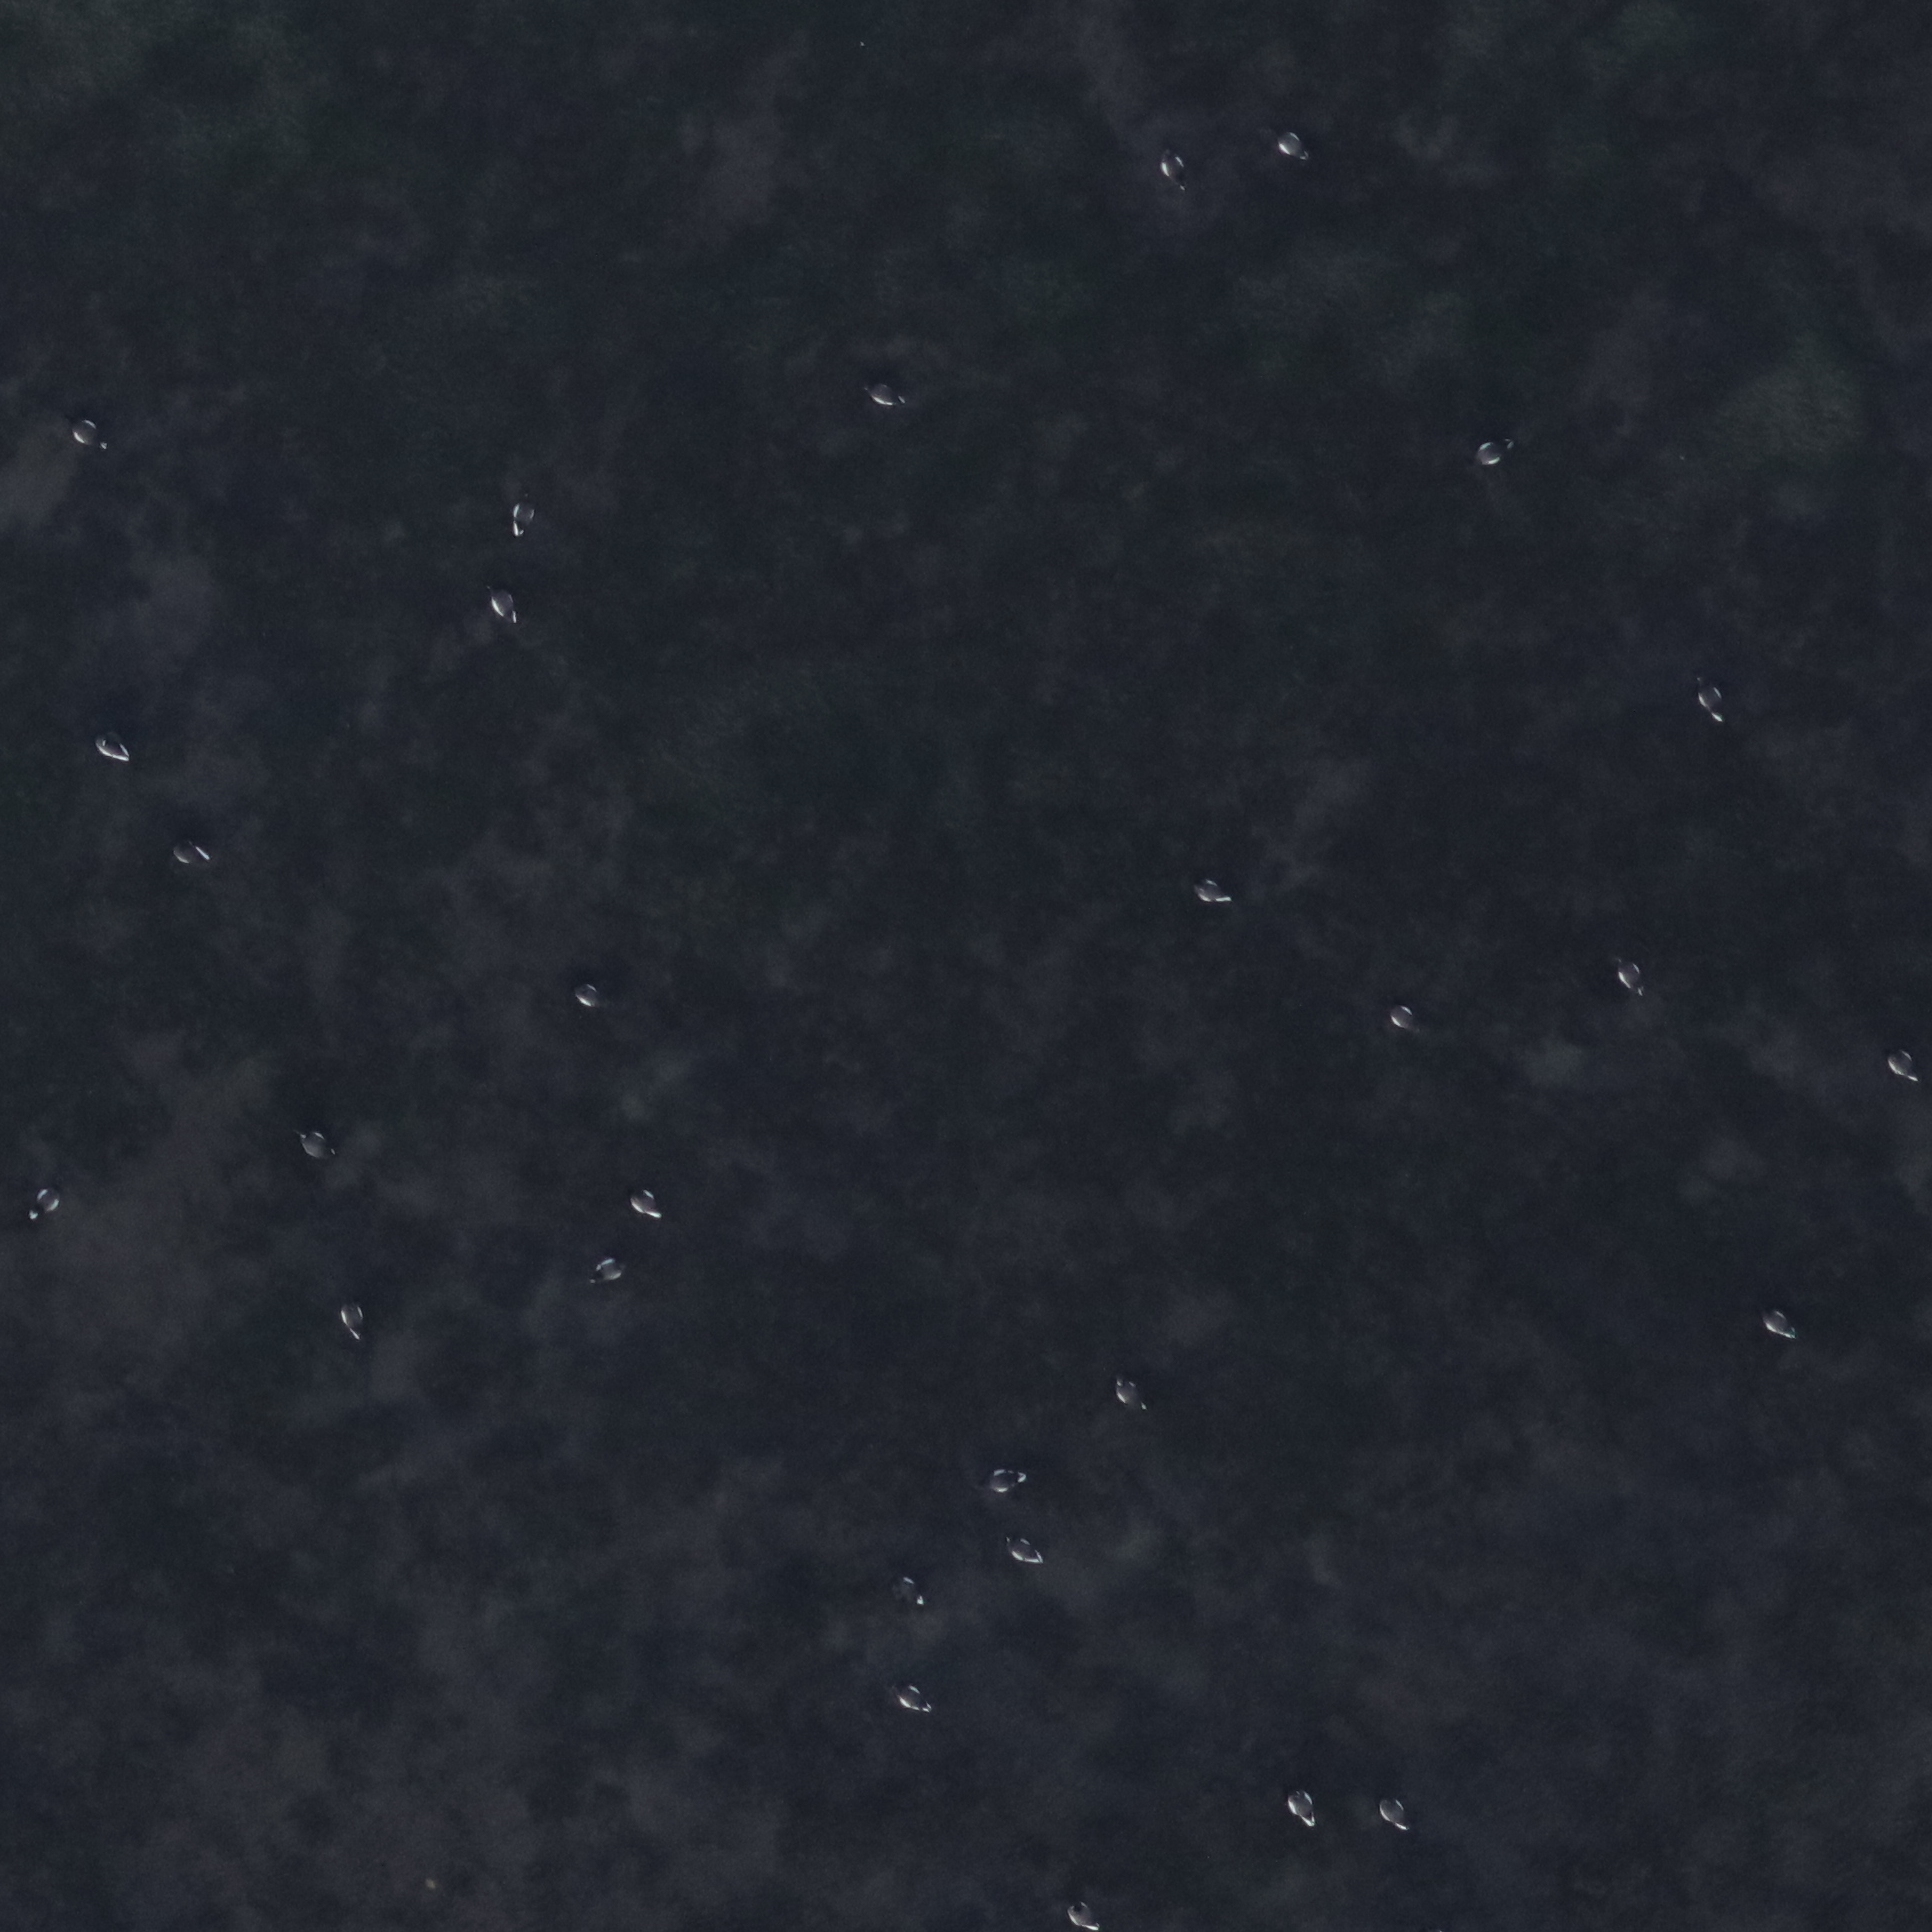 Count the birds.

29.